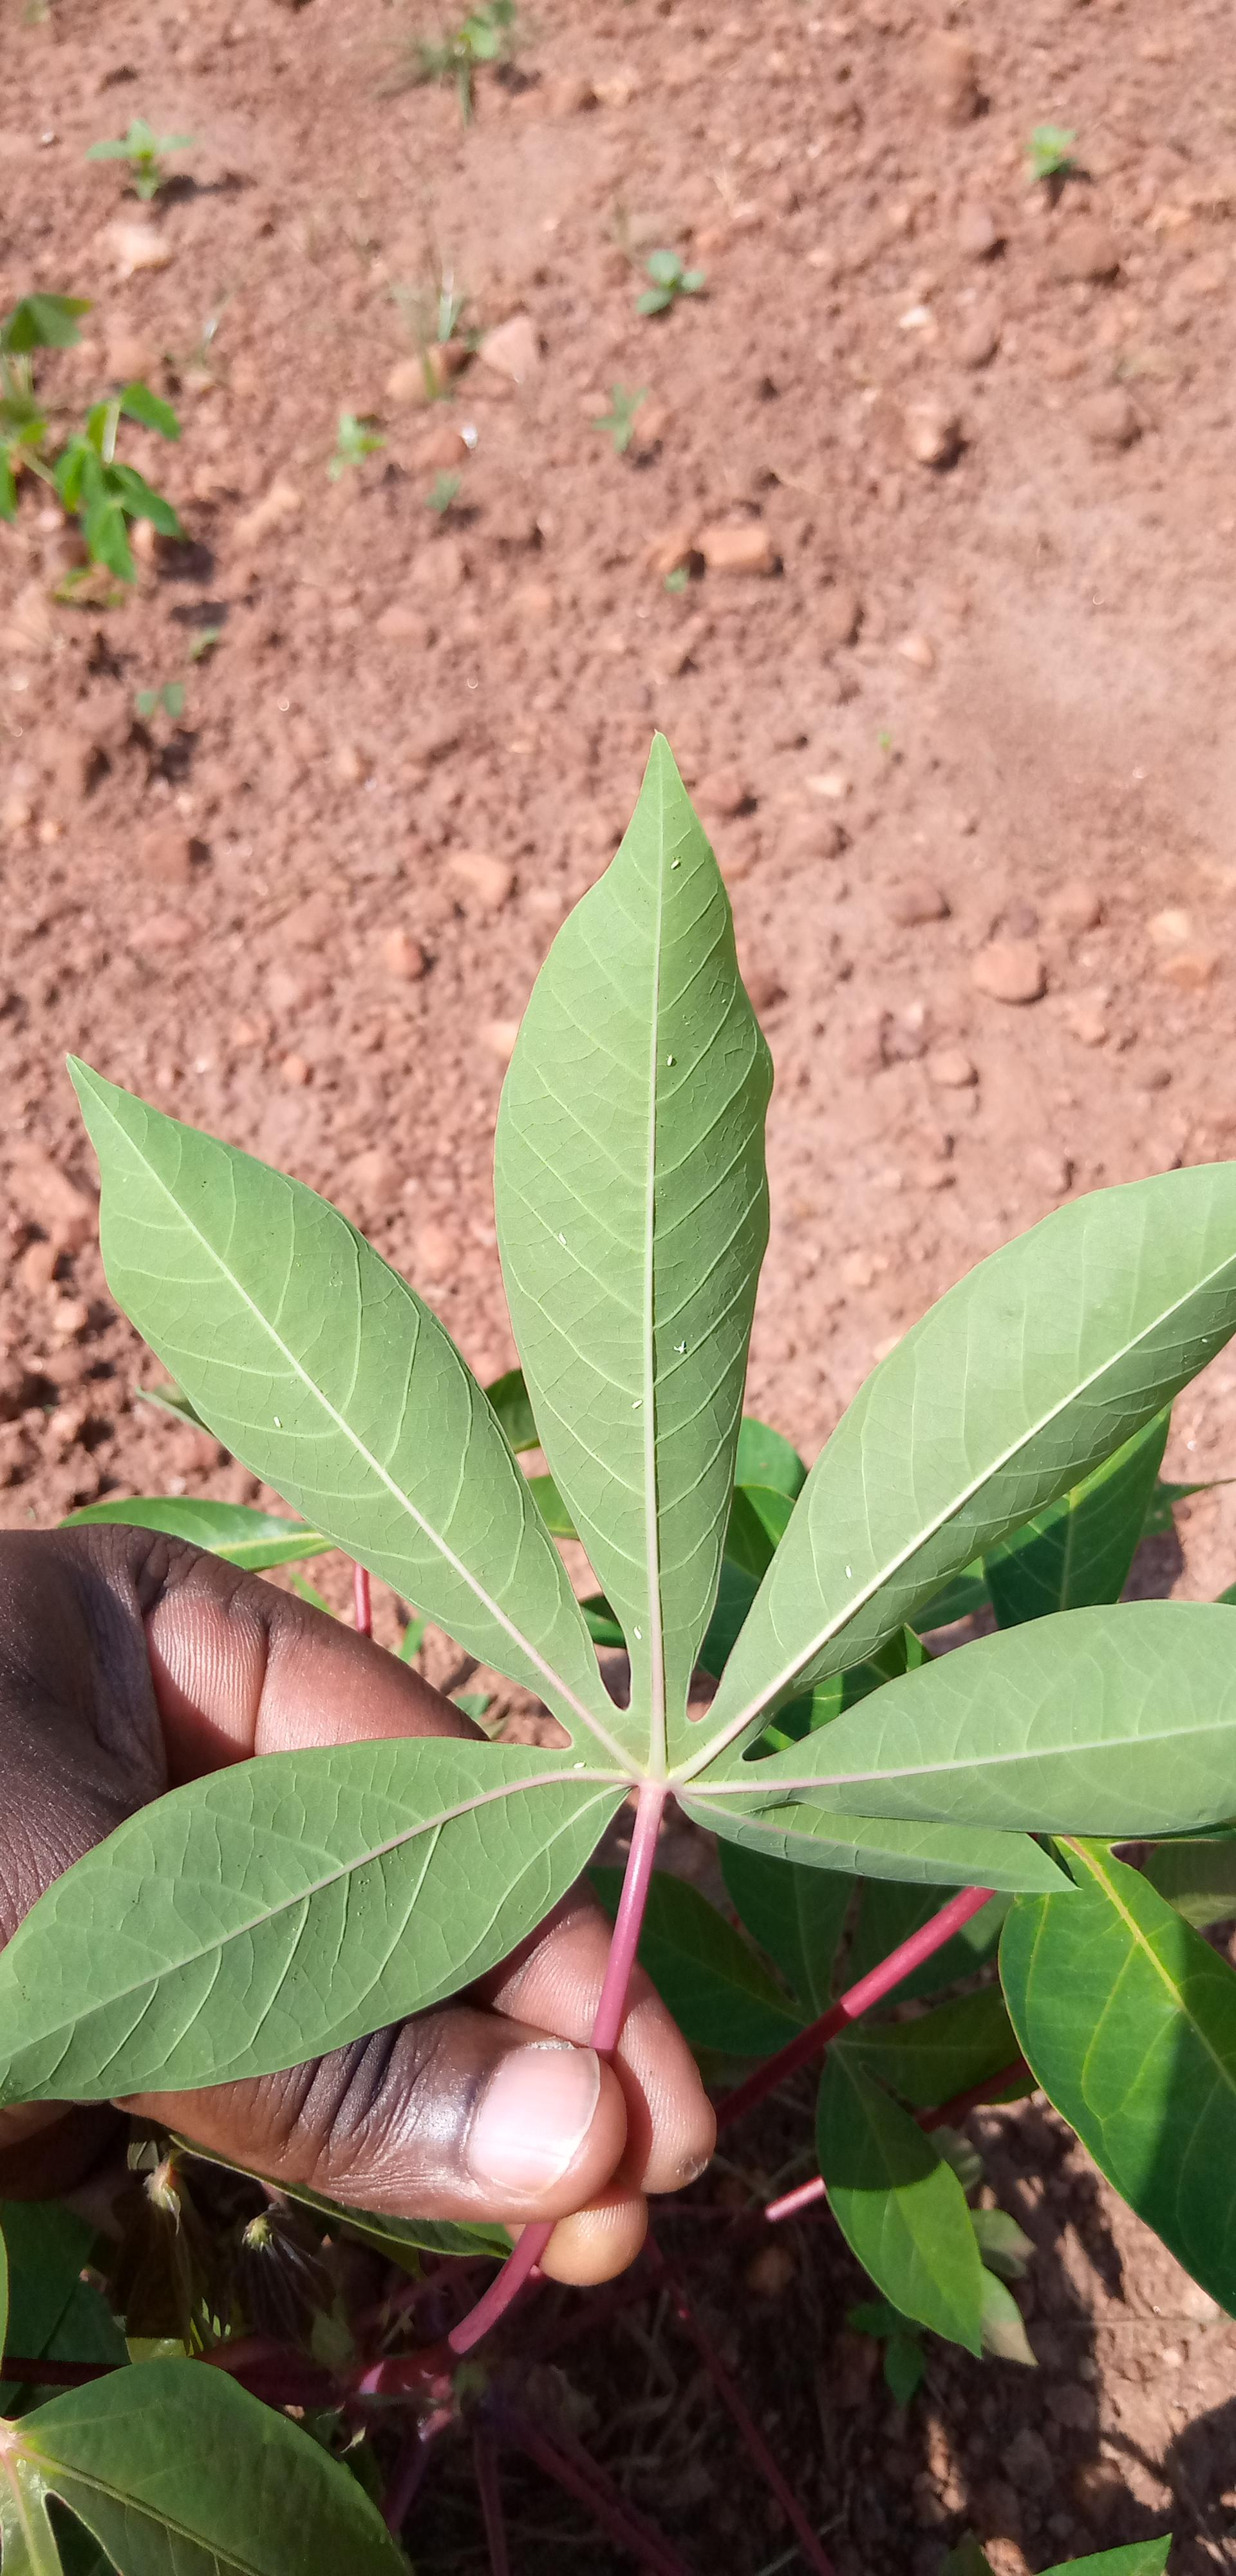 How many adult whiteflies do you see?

9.